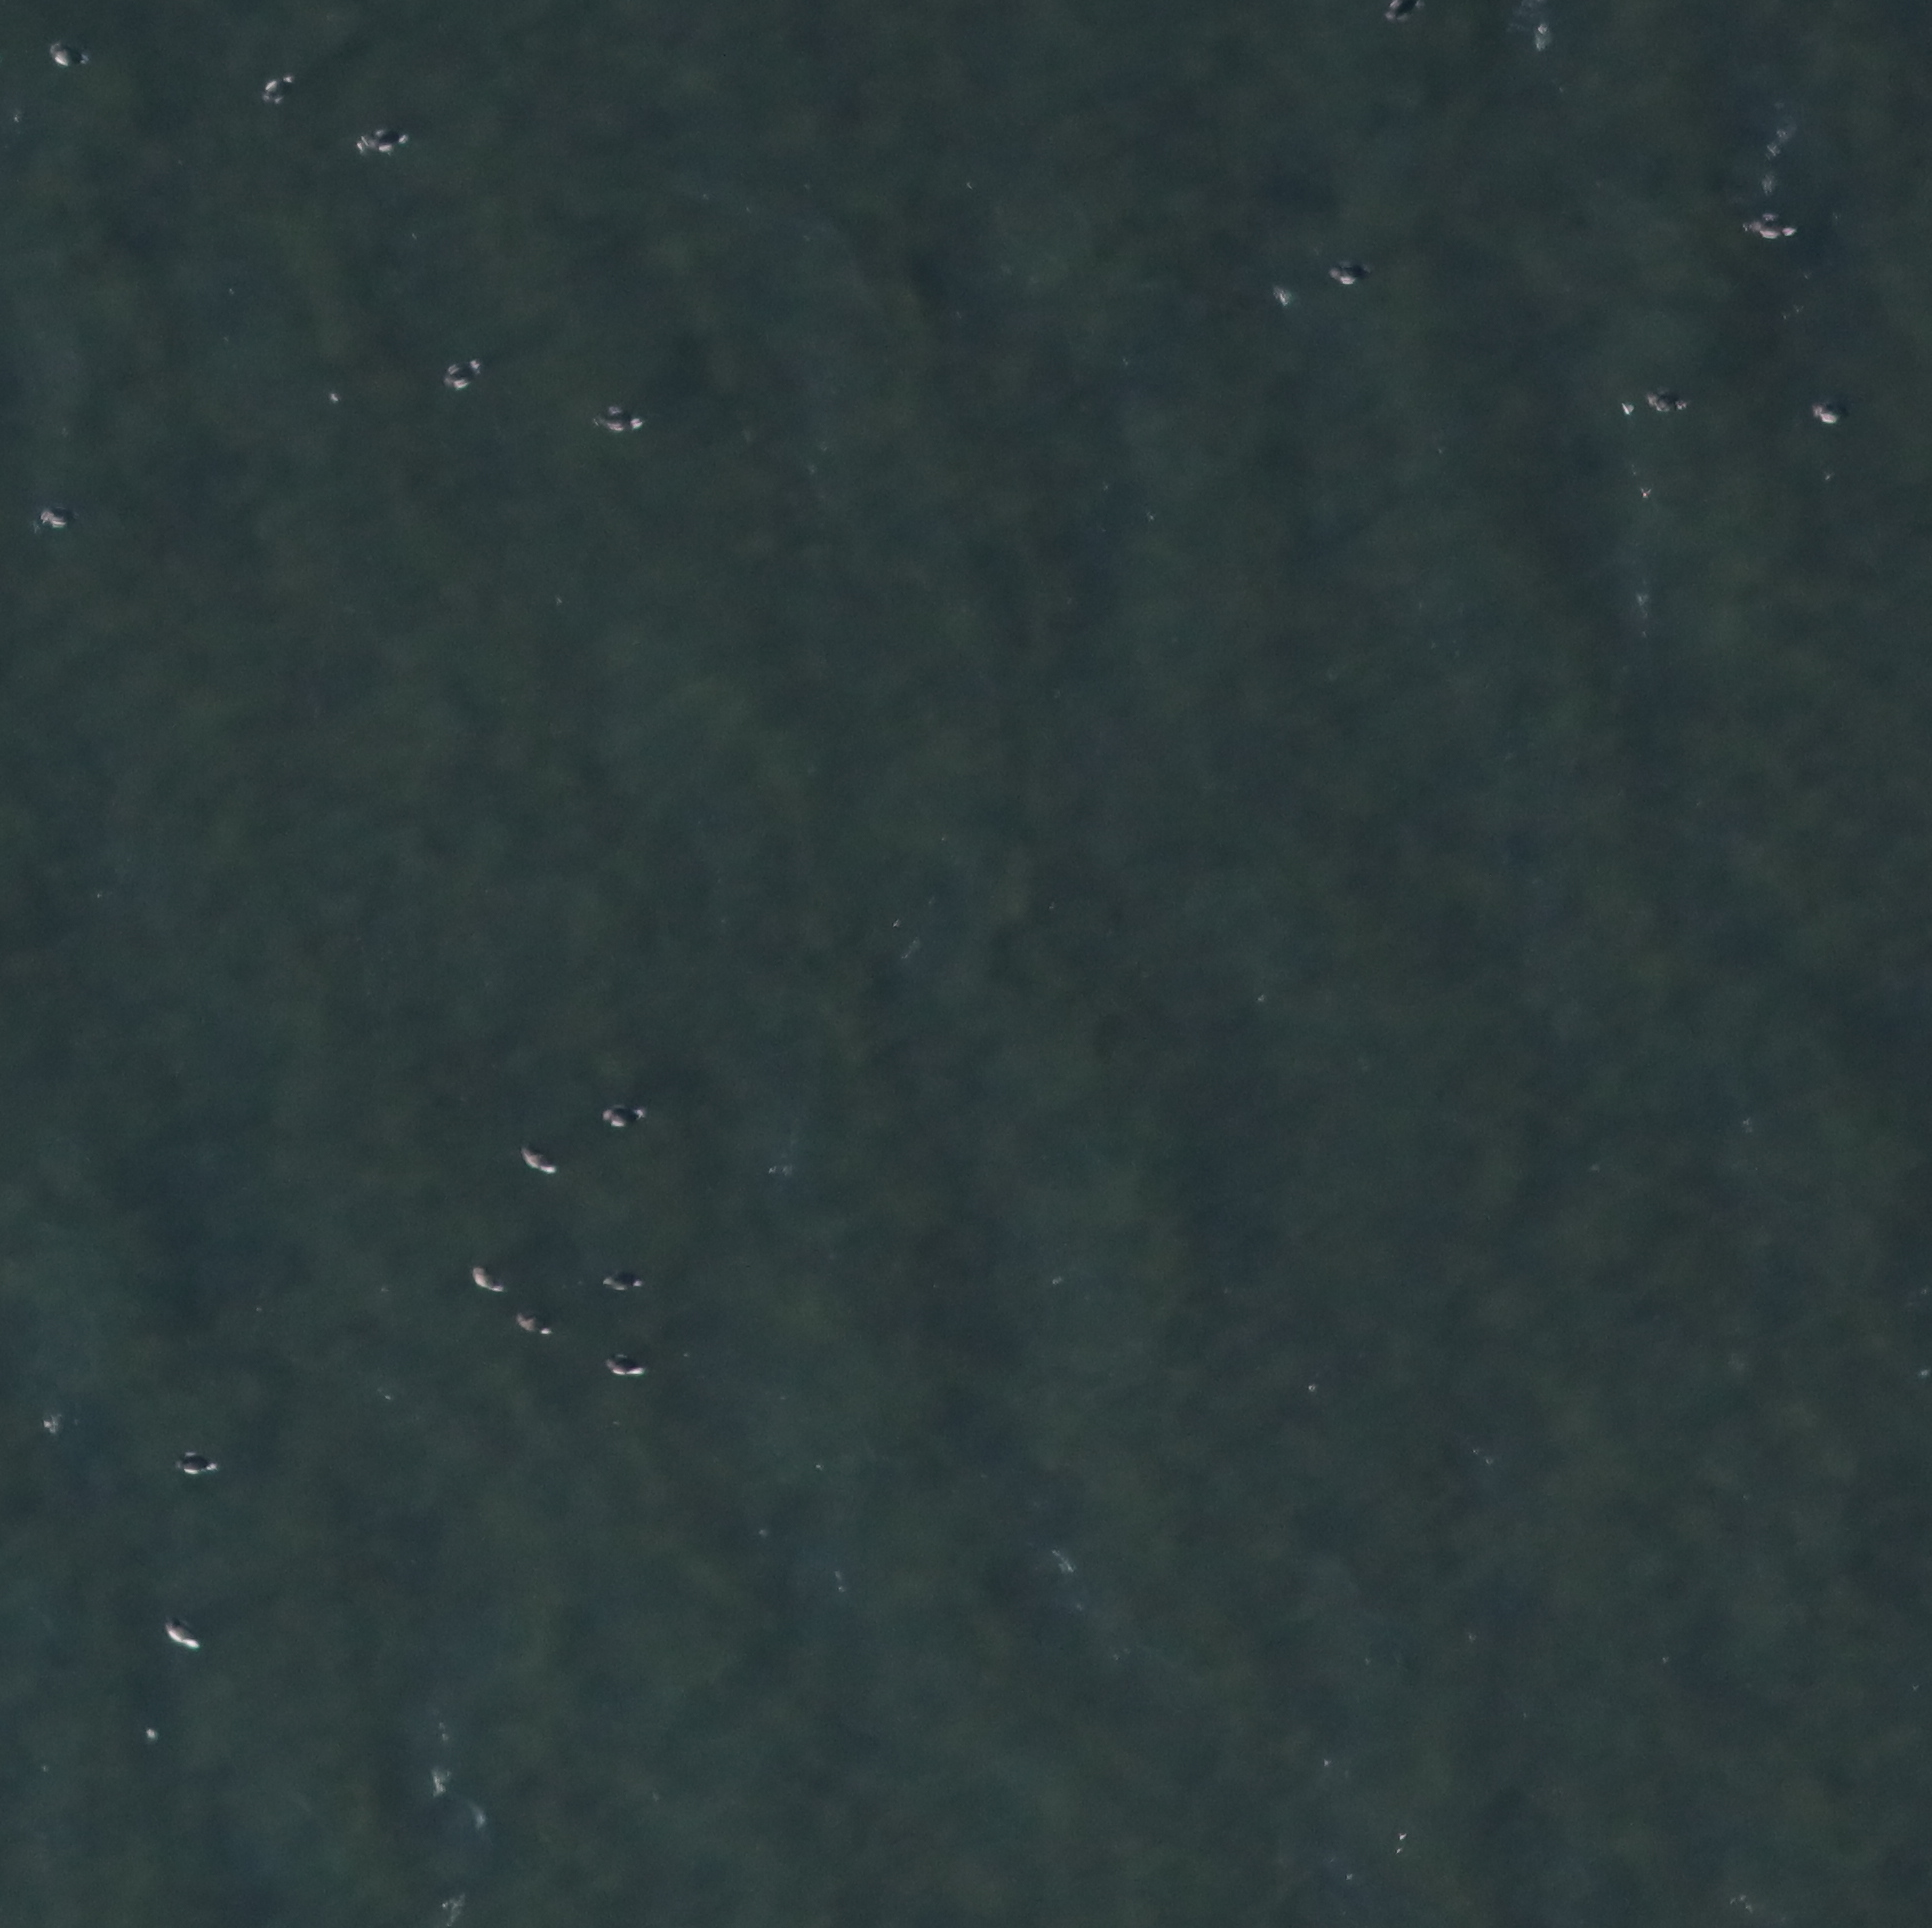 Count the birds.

19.